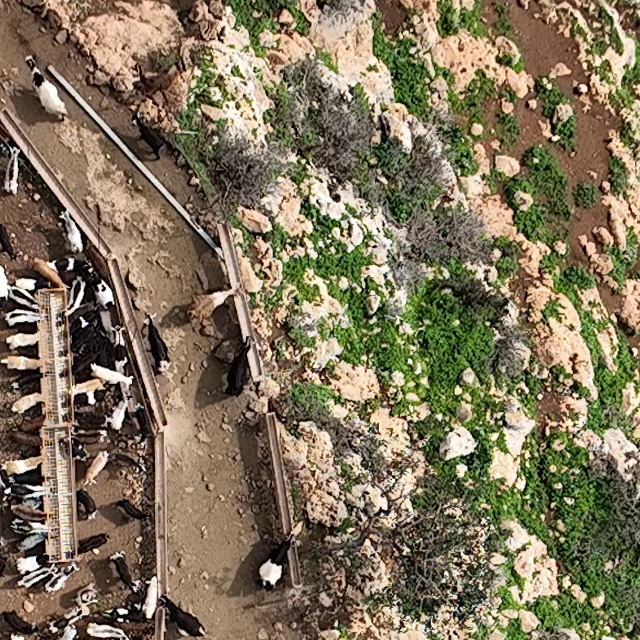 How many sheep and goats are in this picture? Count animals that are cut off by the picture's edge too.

66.